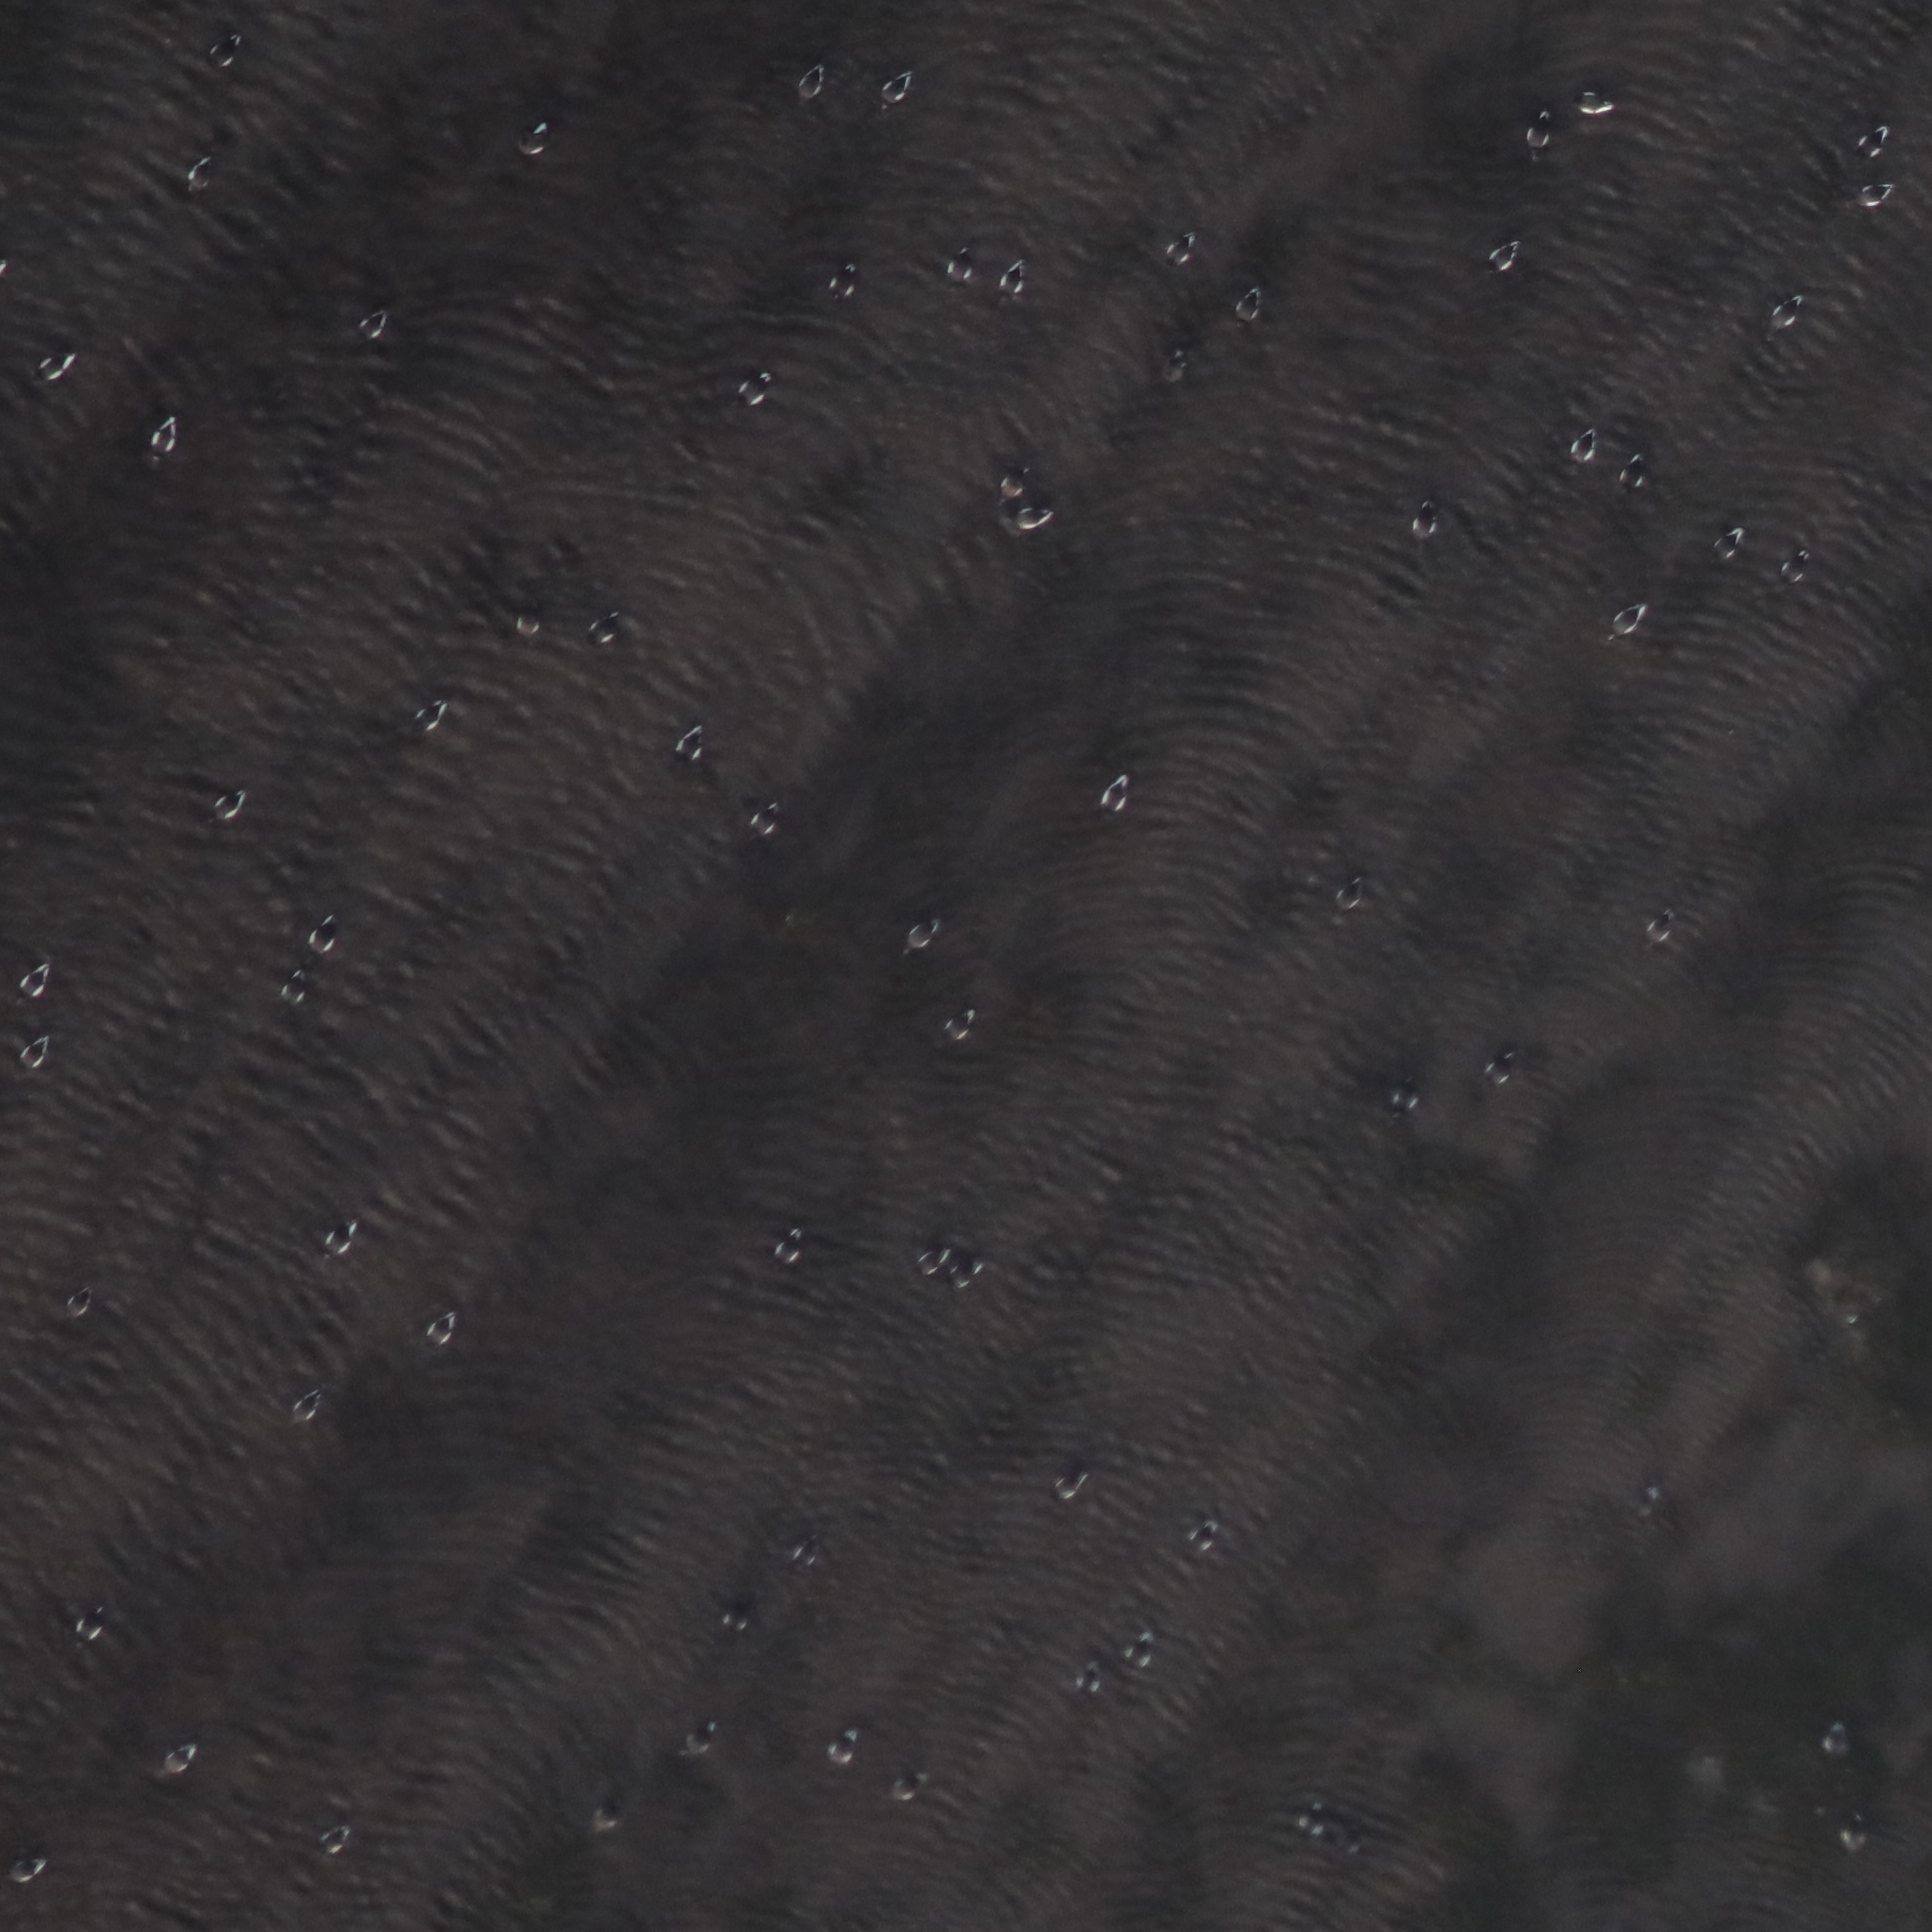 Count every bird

70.